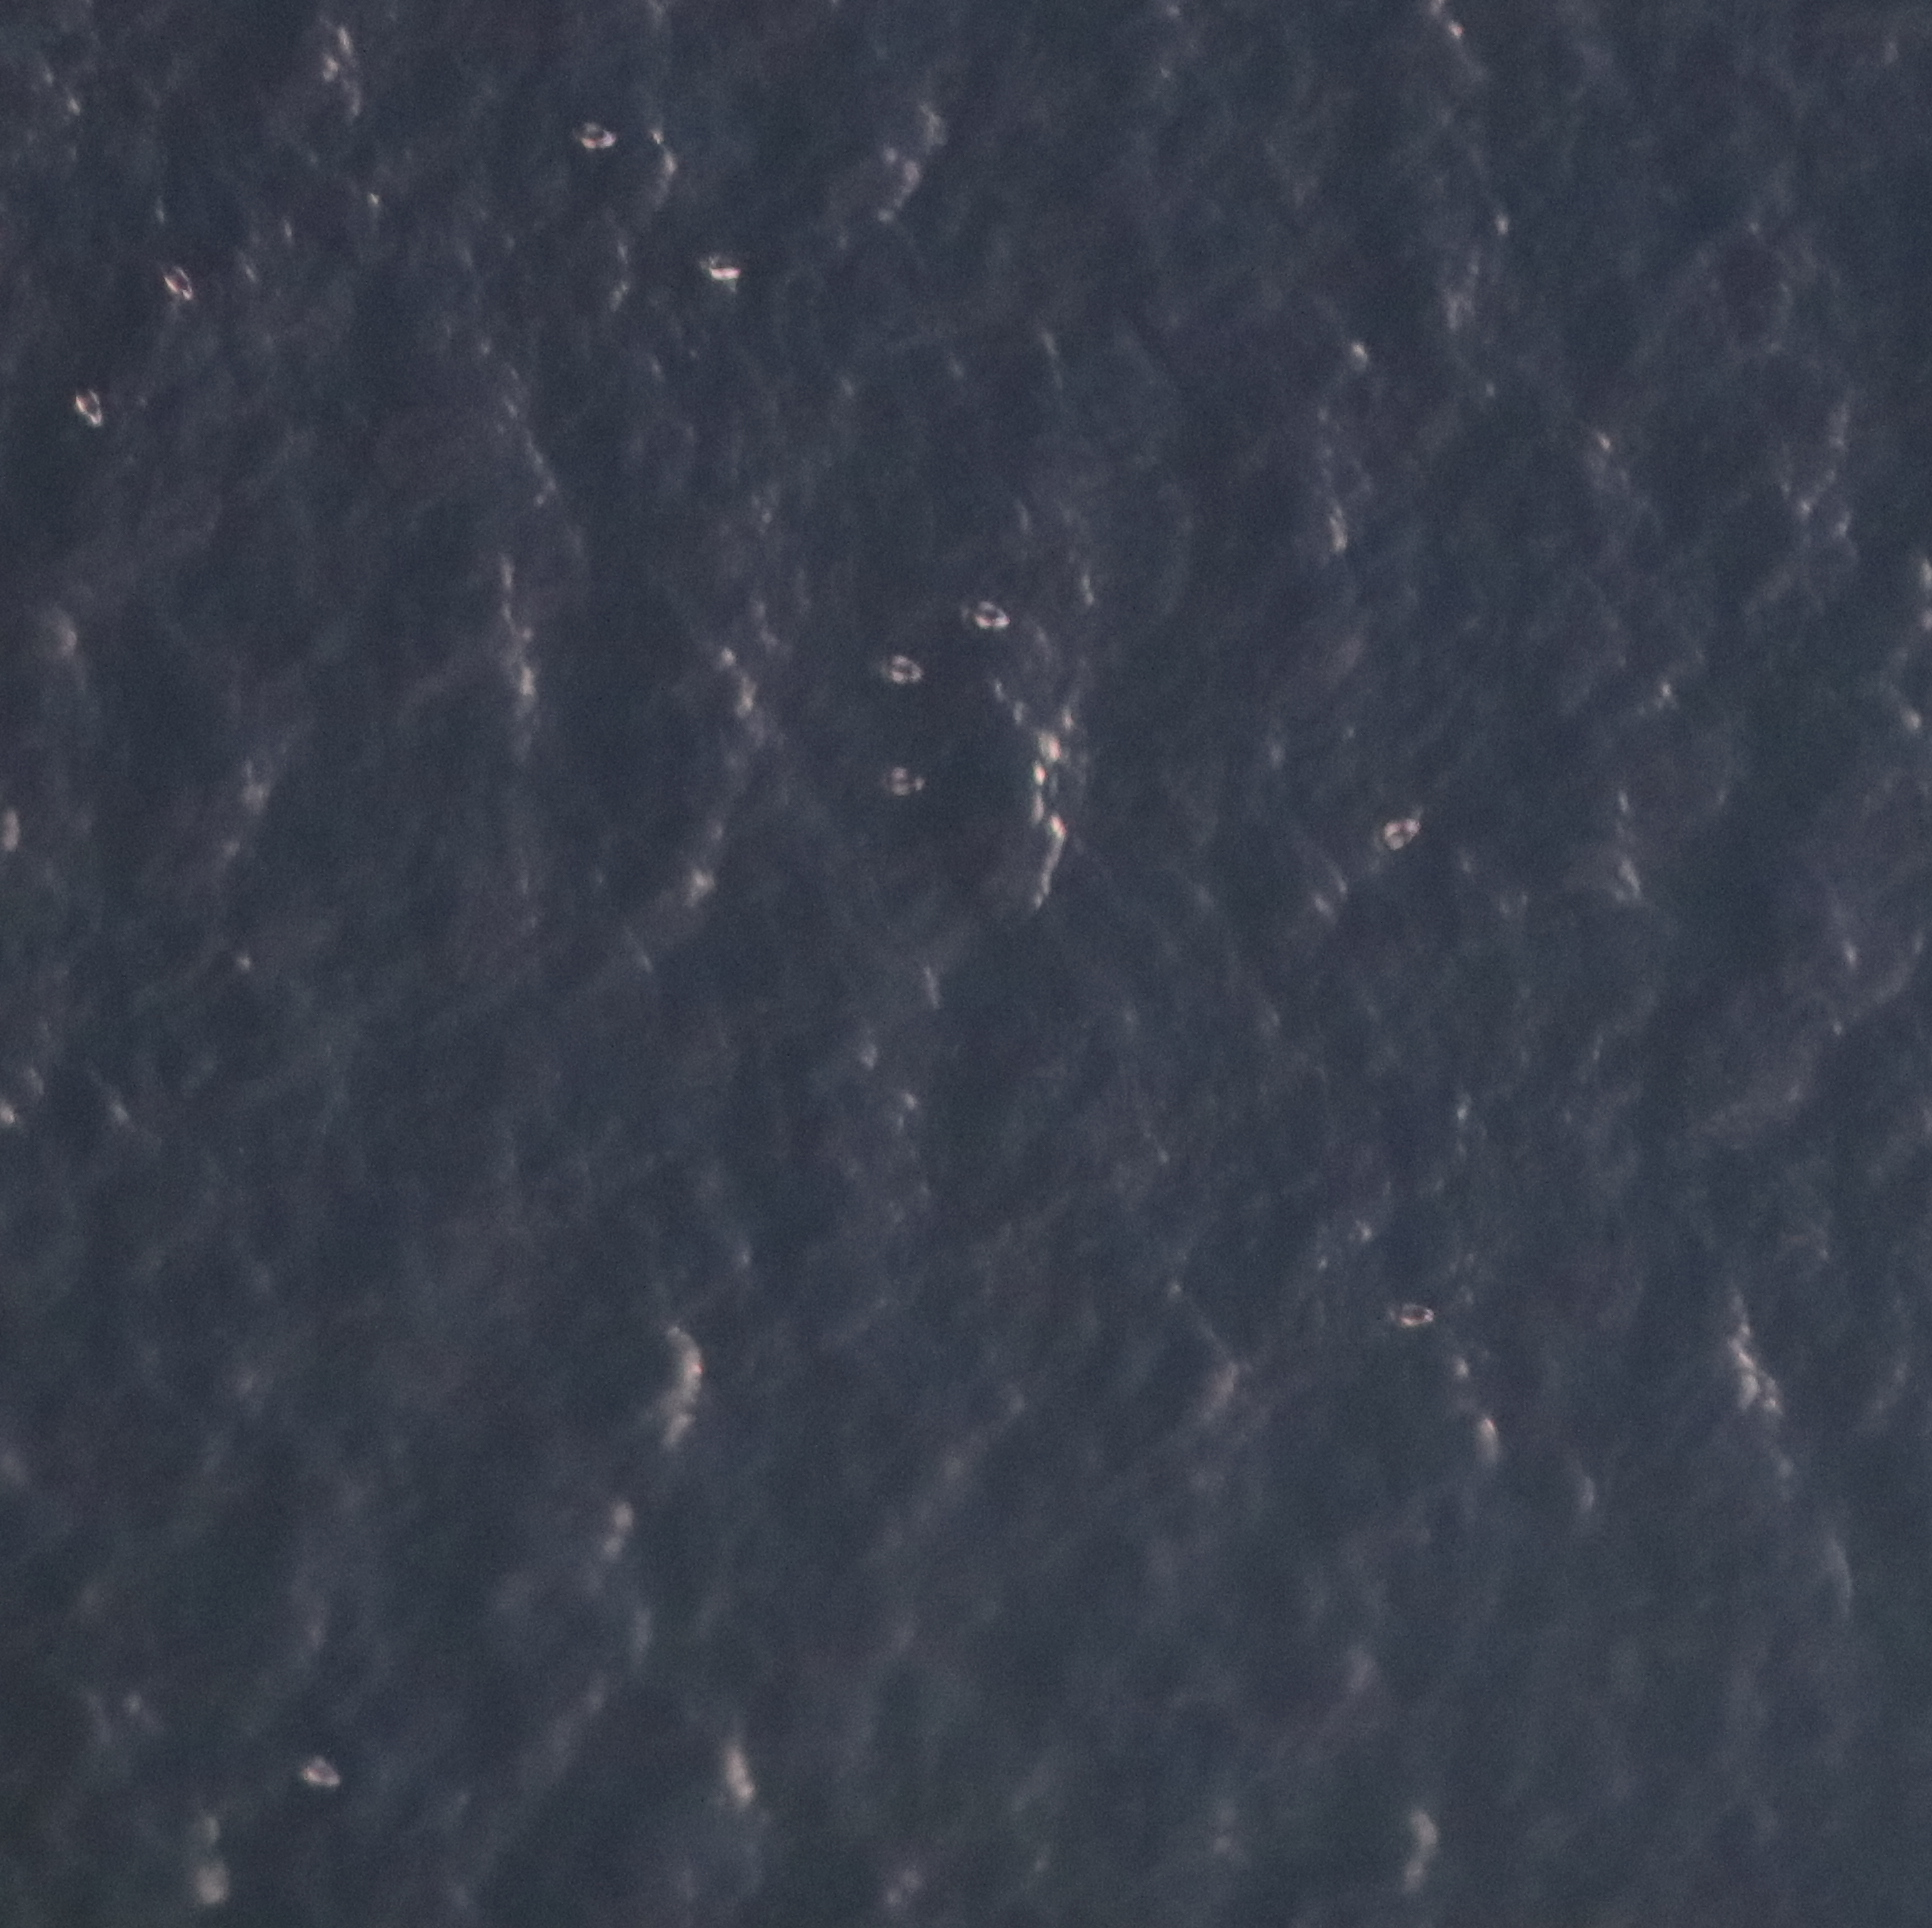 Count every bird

10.